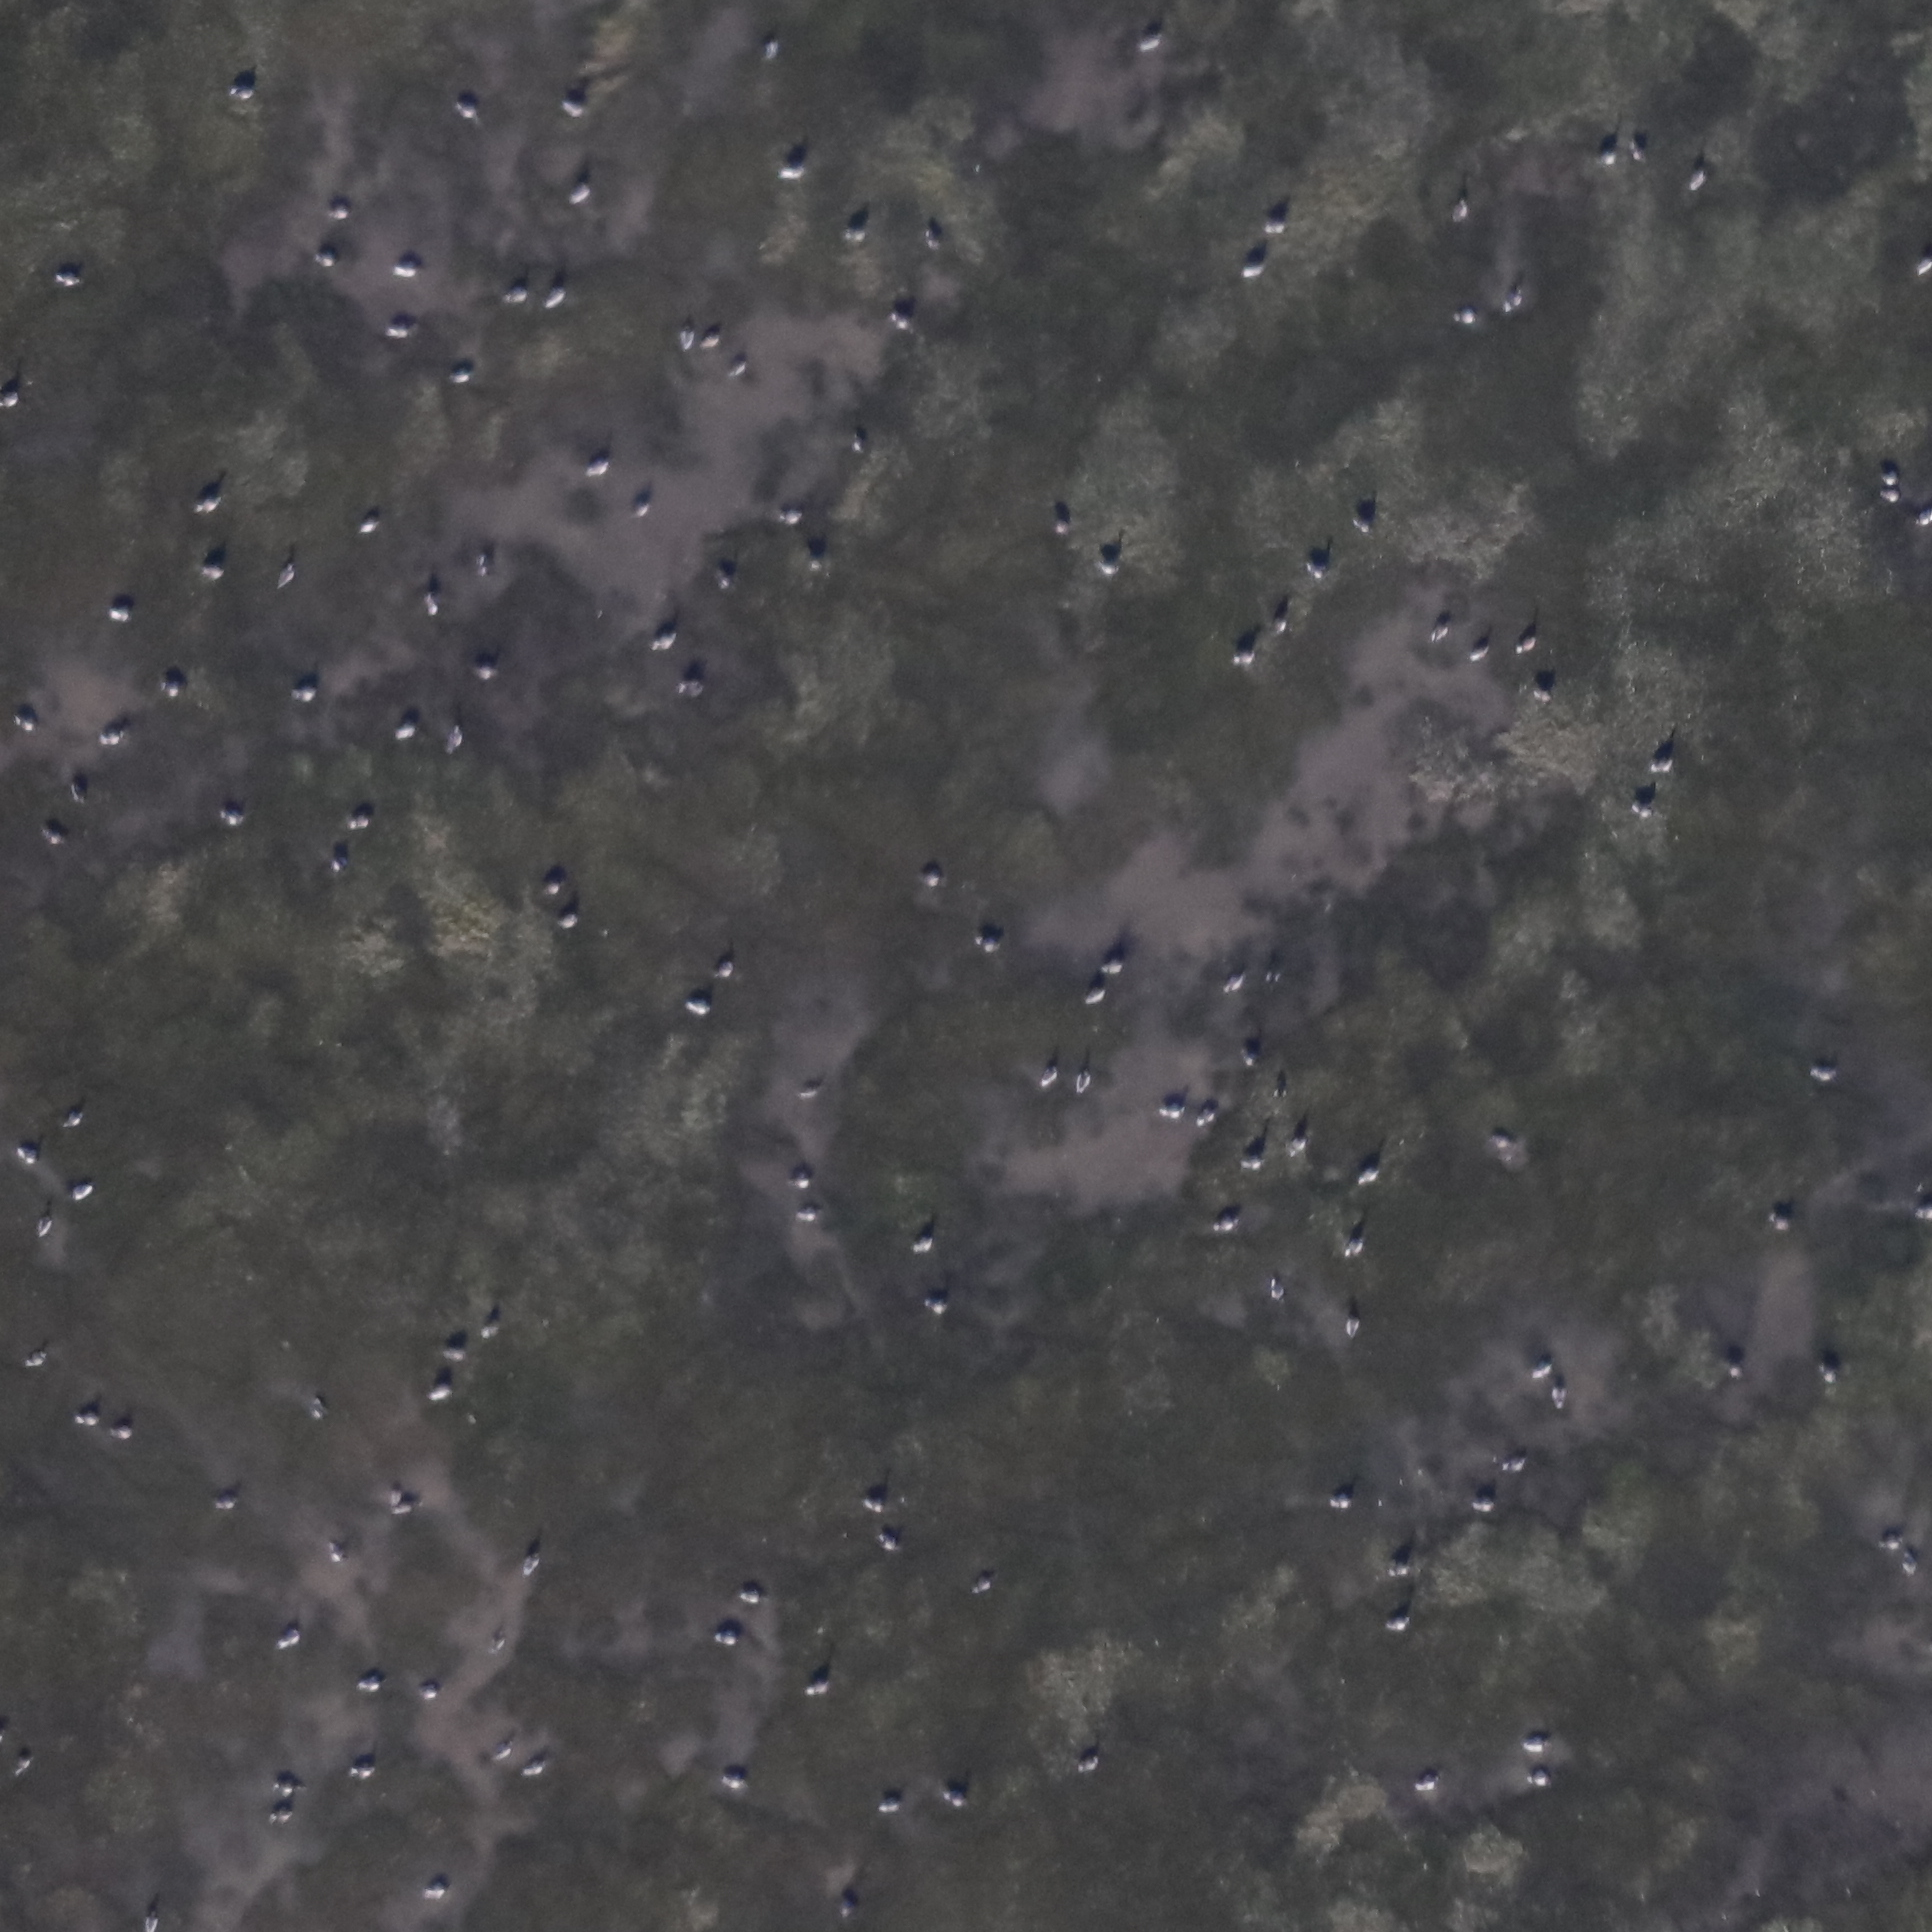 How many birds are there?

157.